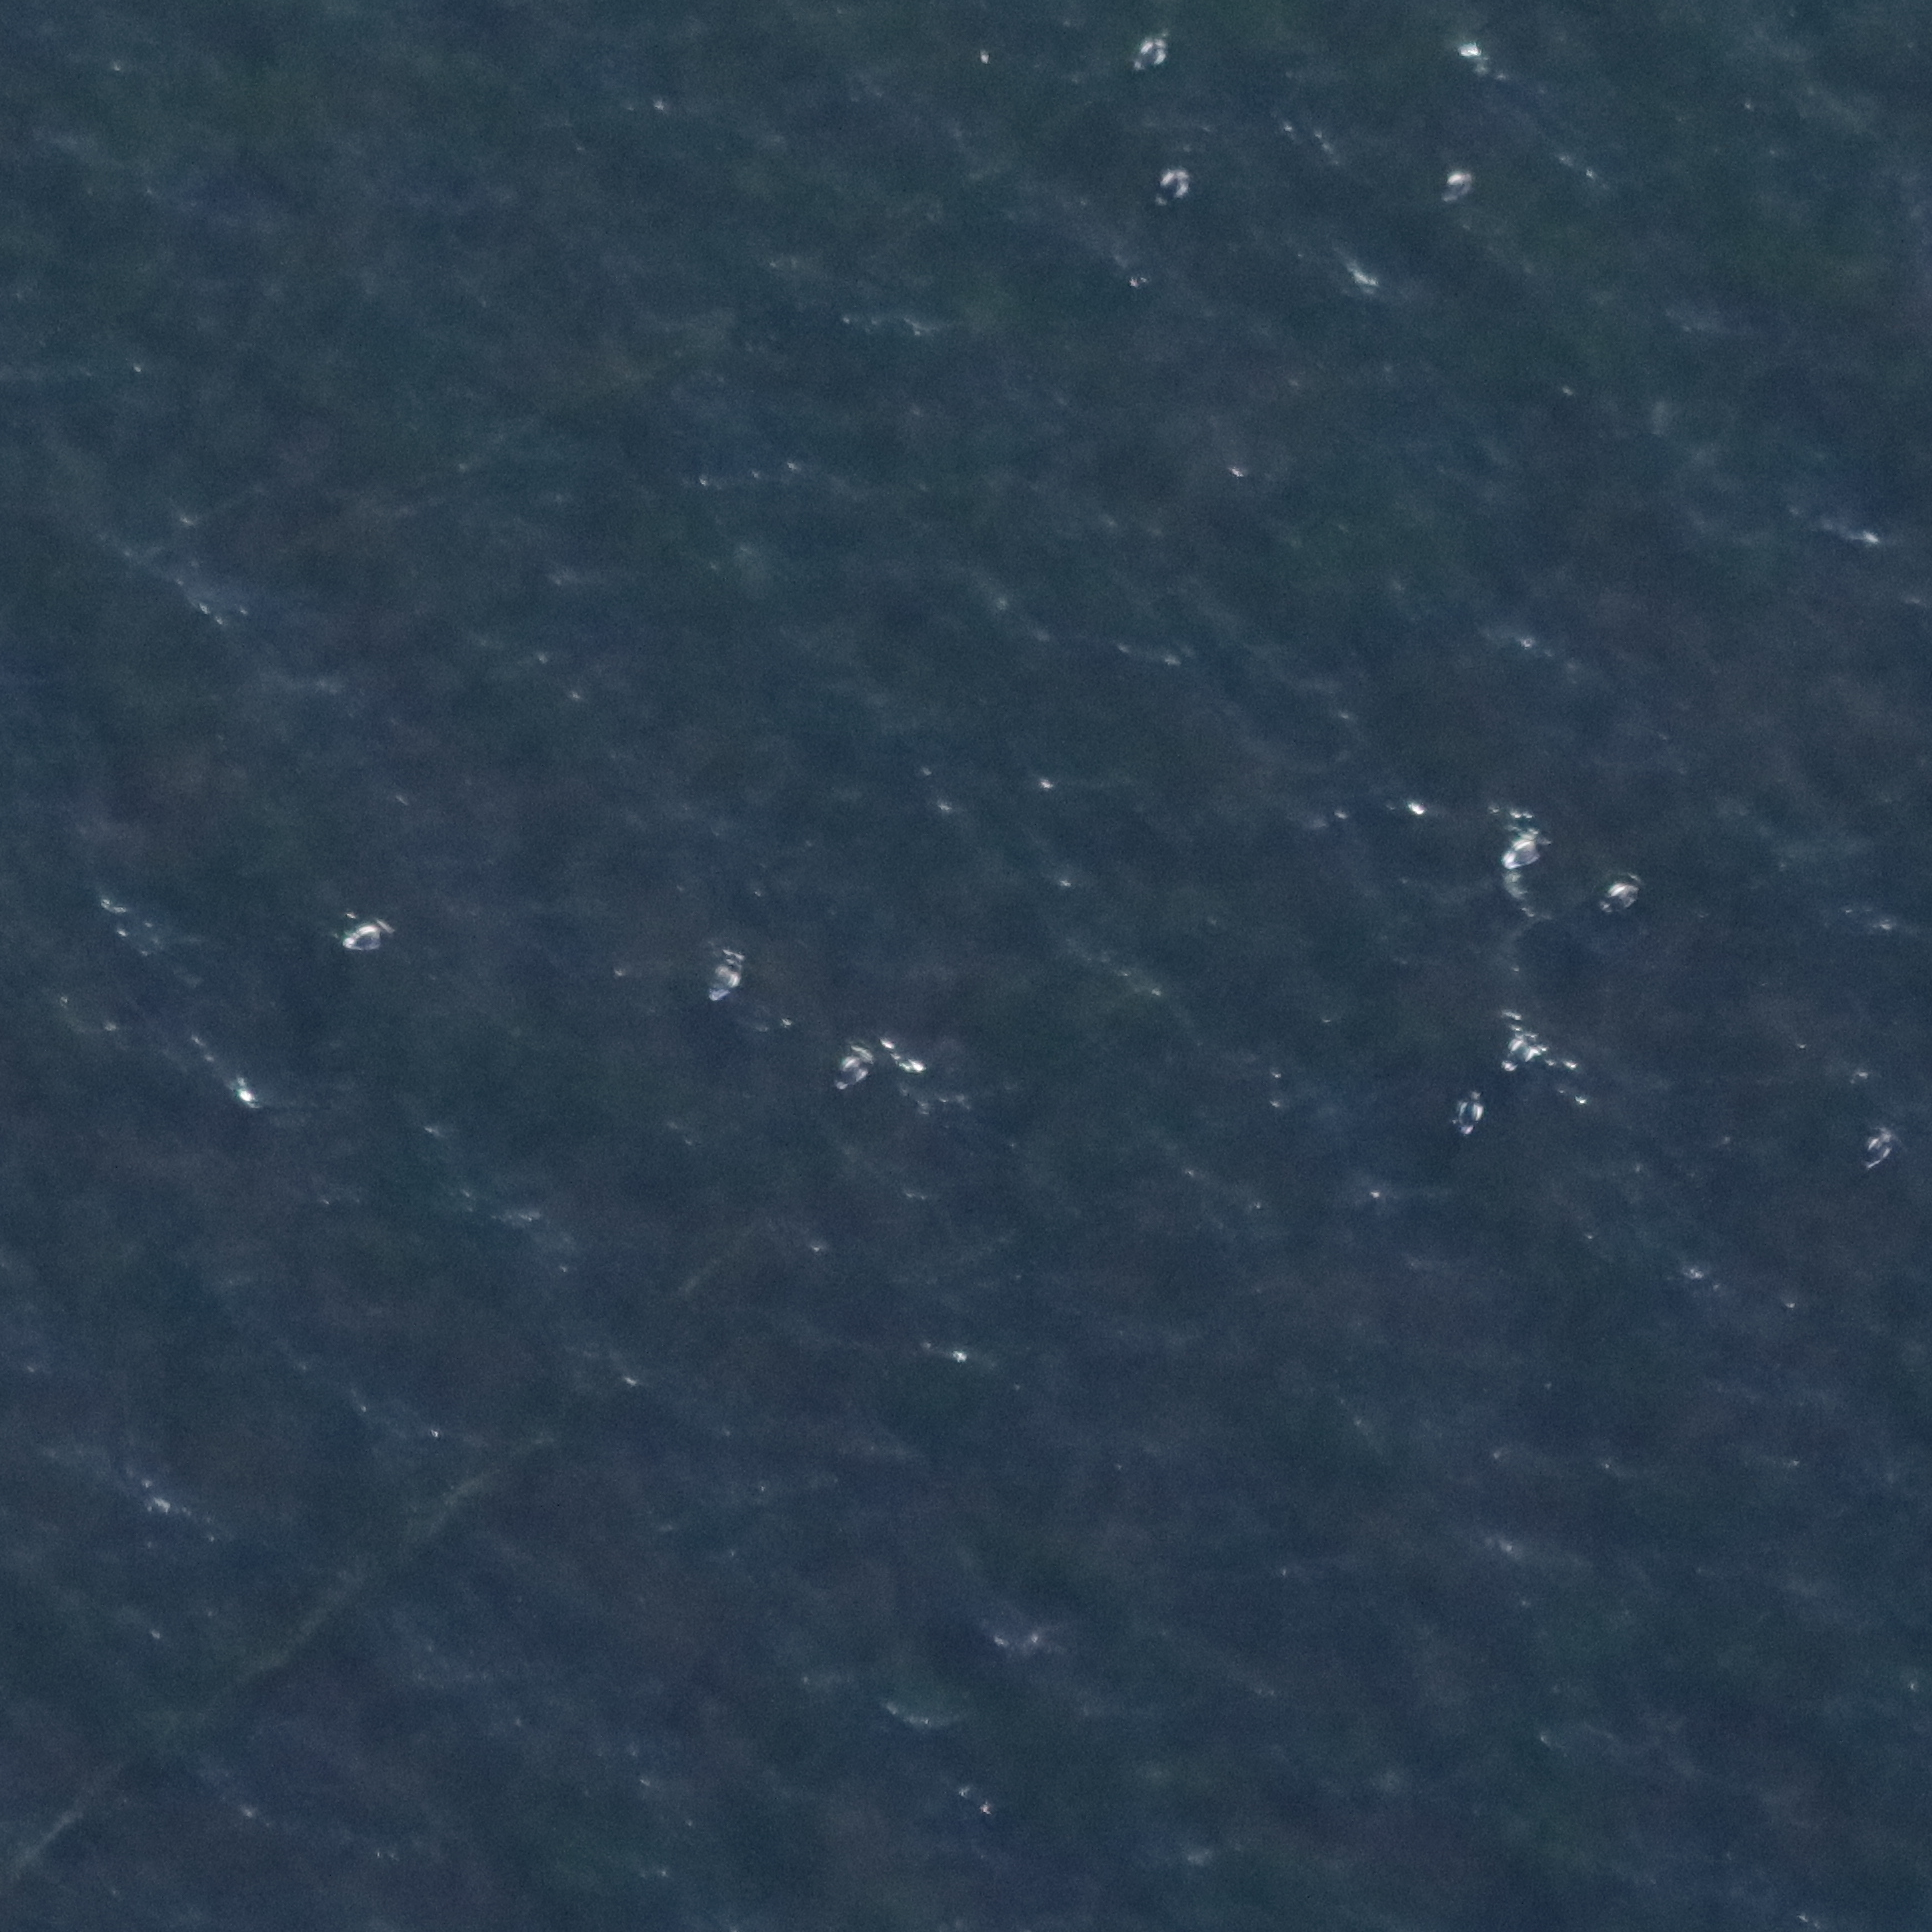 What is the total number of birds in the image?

11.